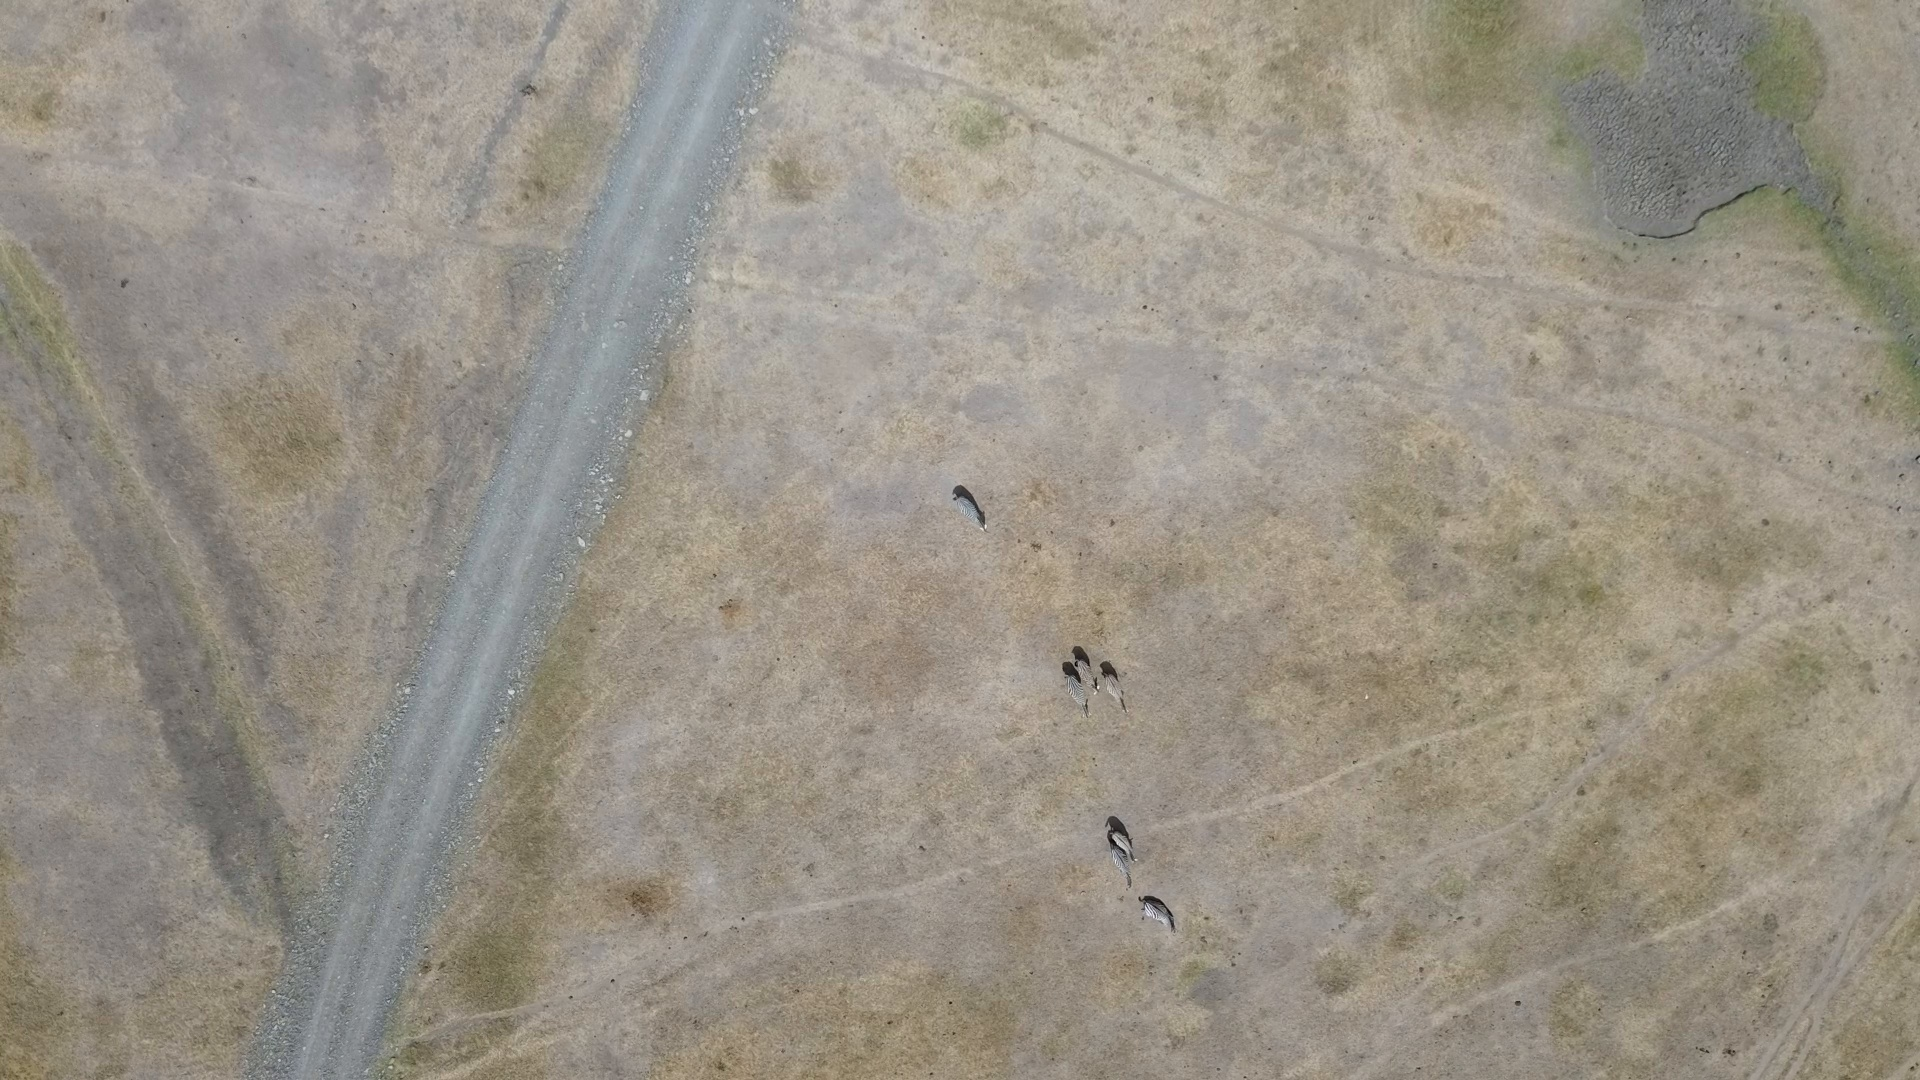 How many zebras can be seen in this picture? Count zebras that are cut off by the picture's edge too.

7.